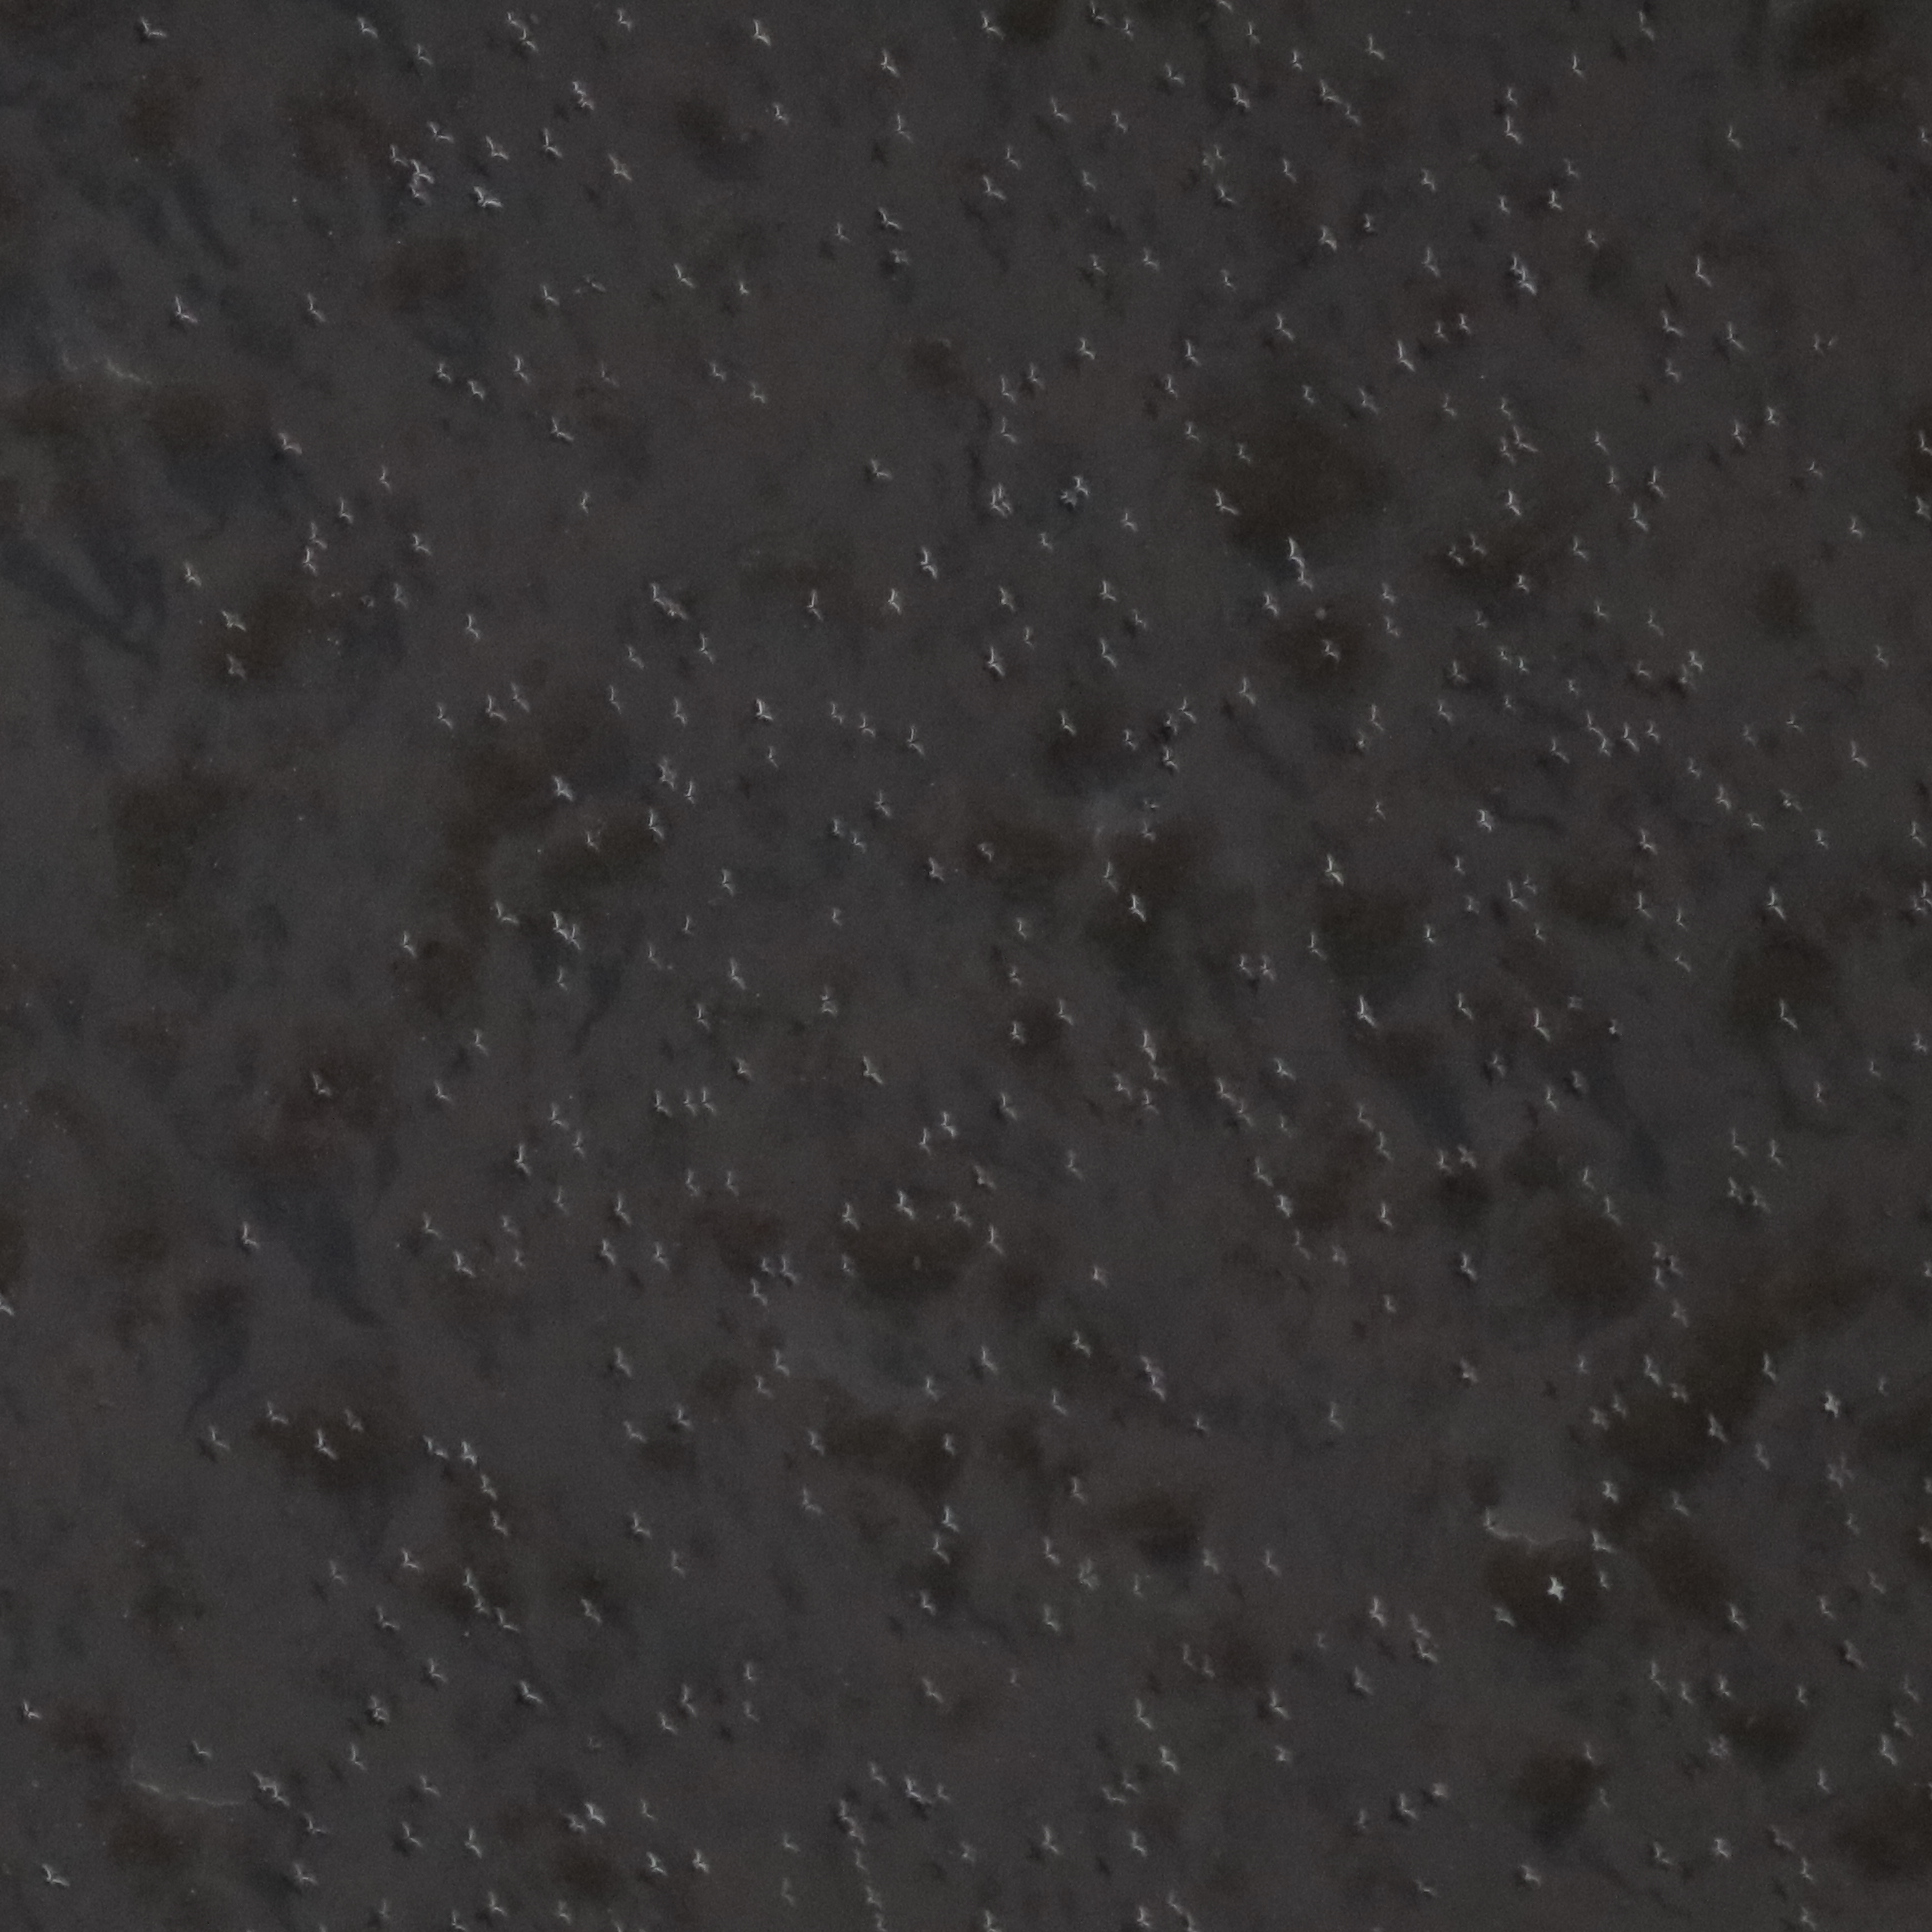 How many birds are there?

476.